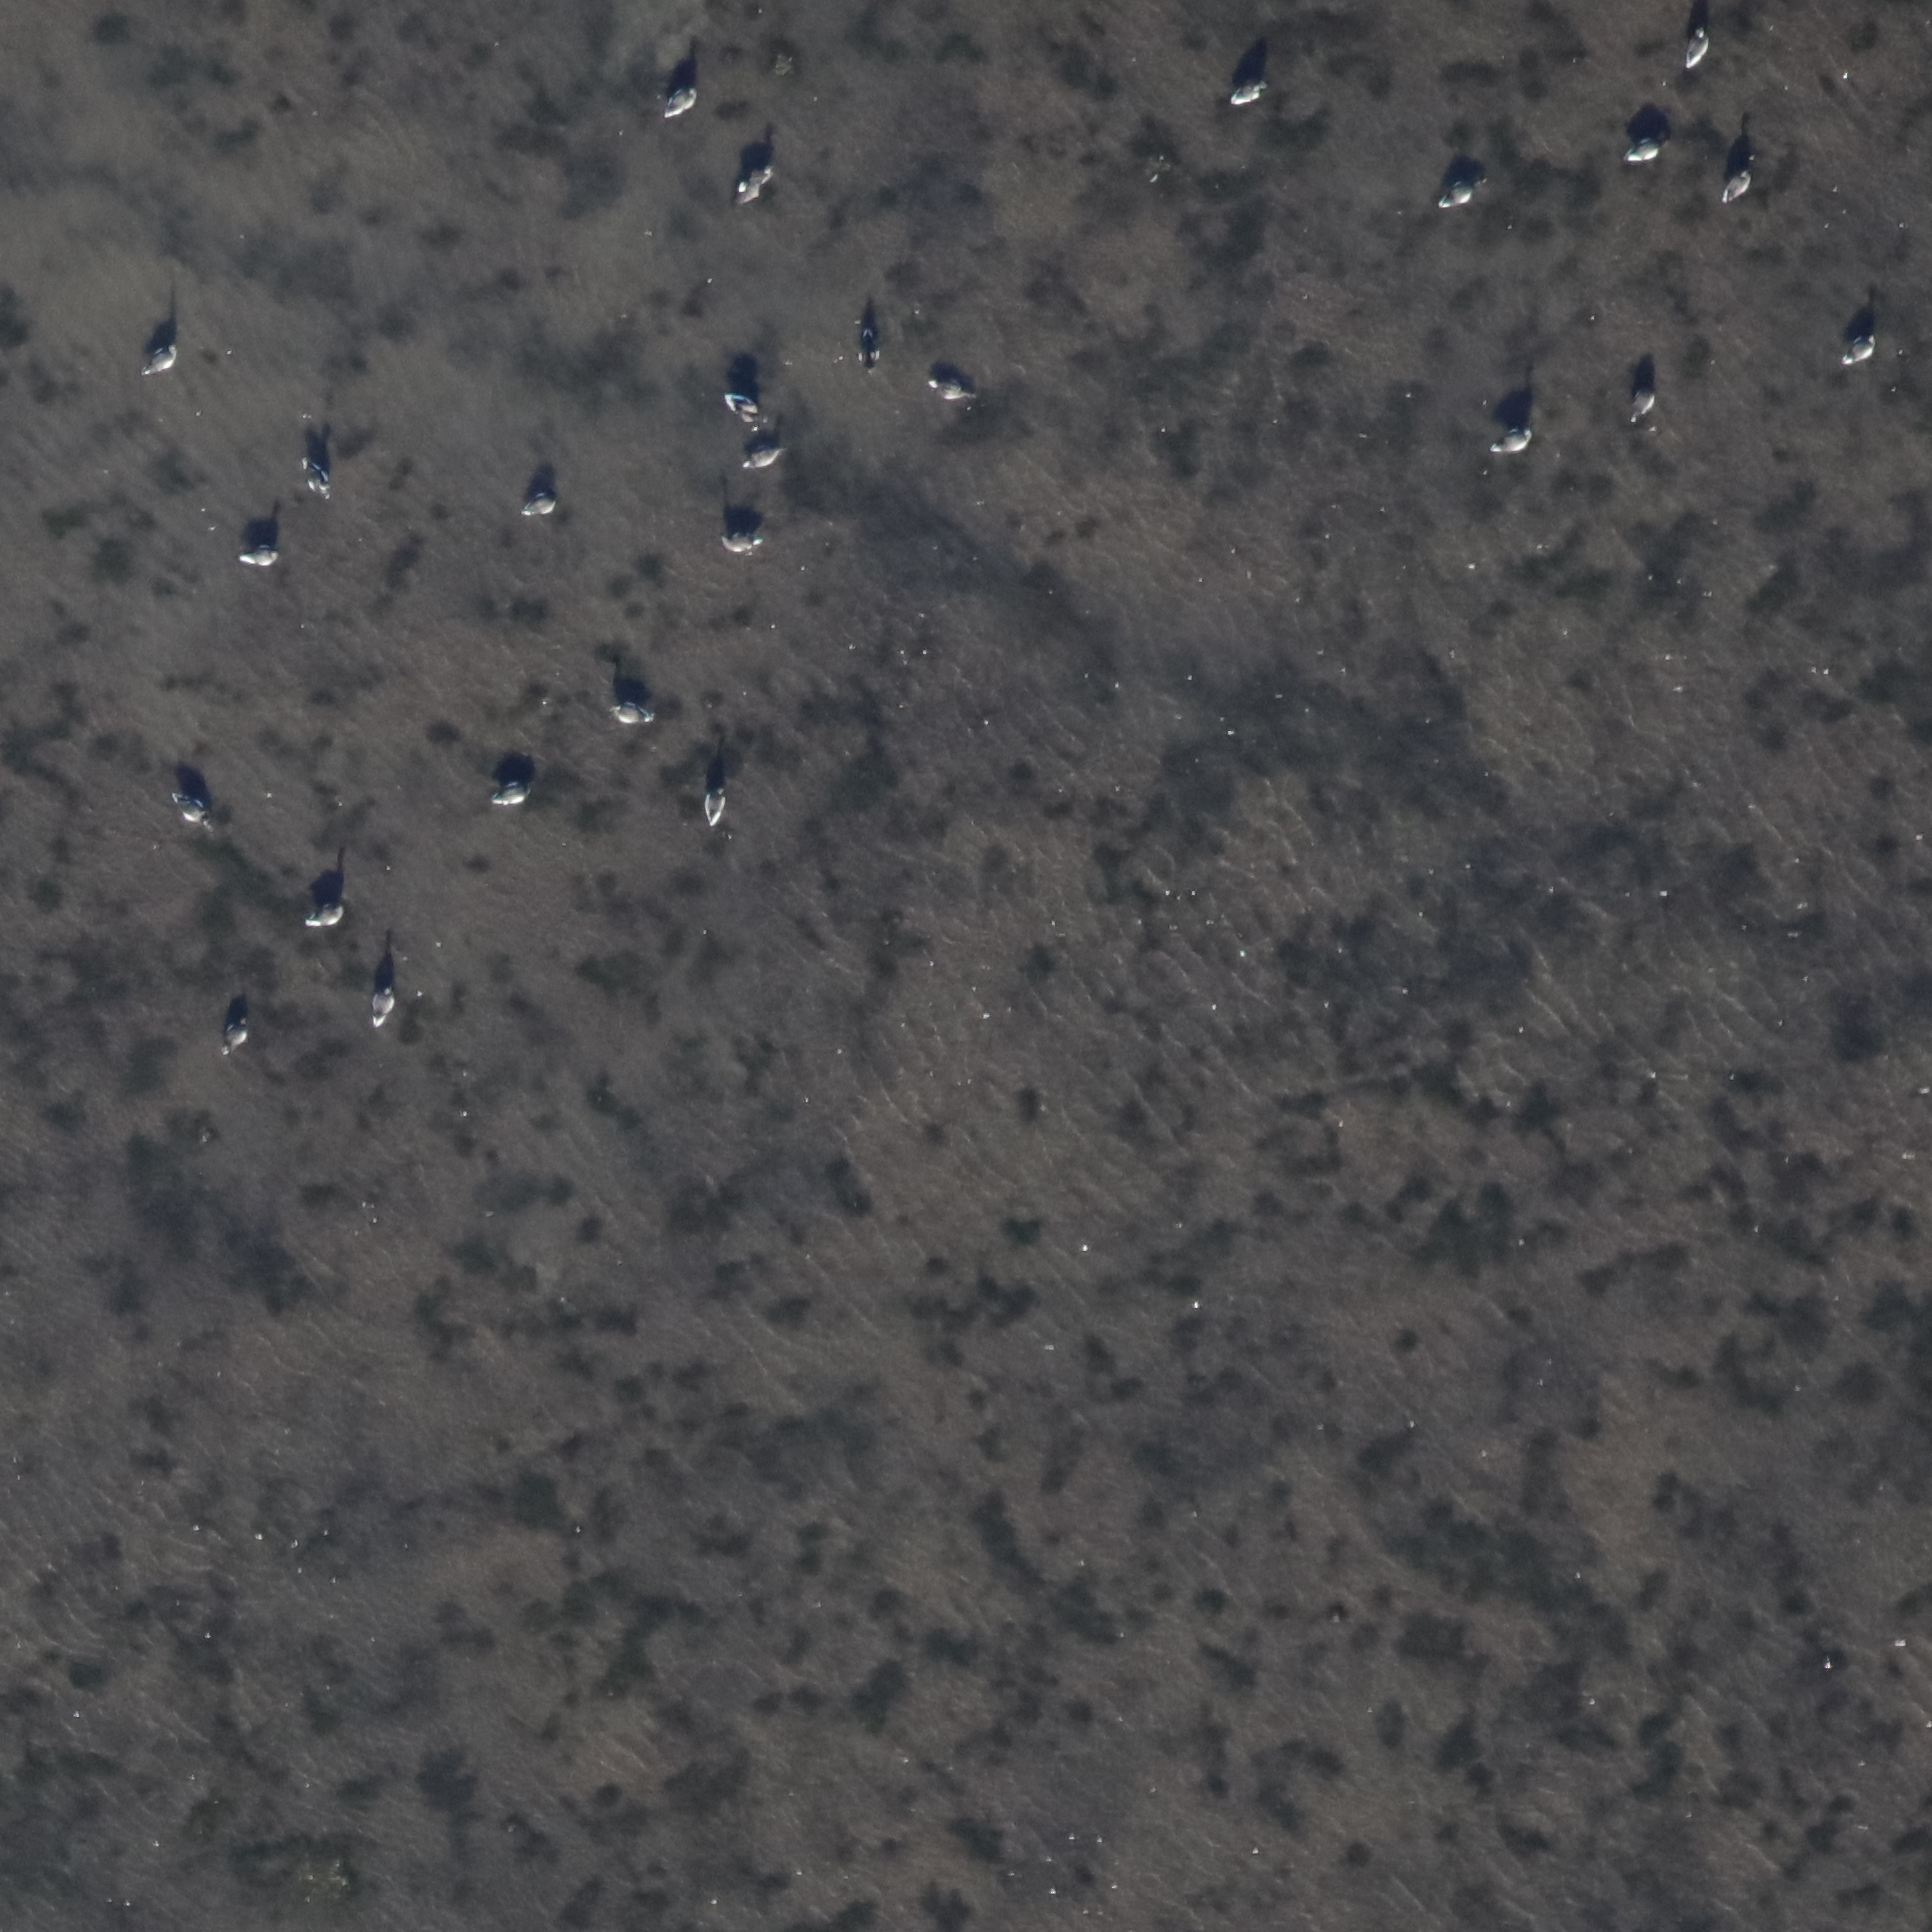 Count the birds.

26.